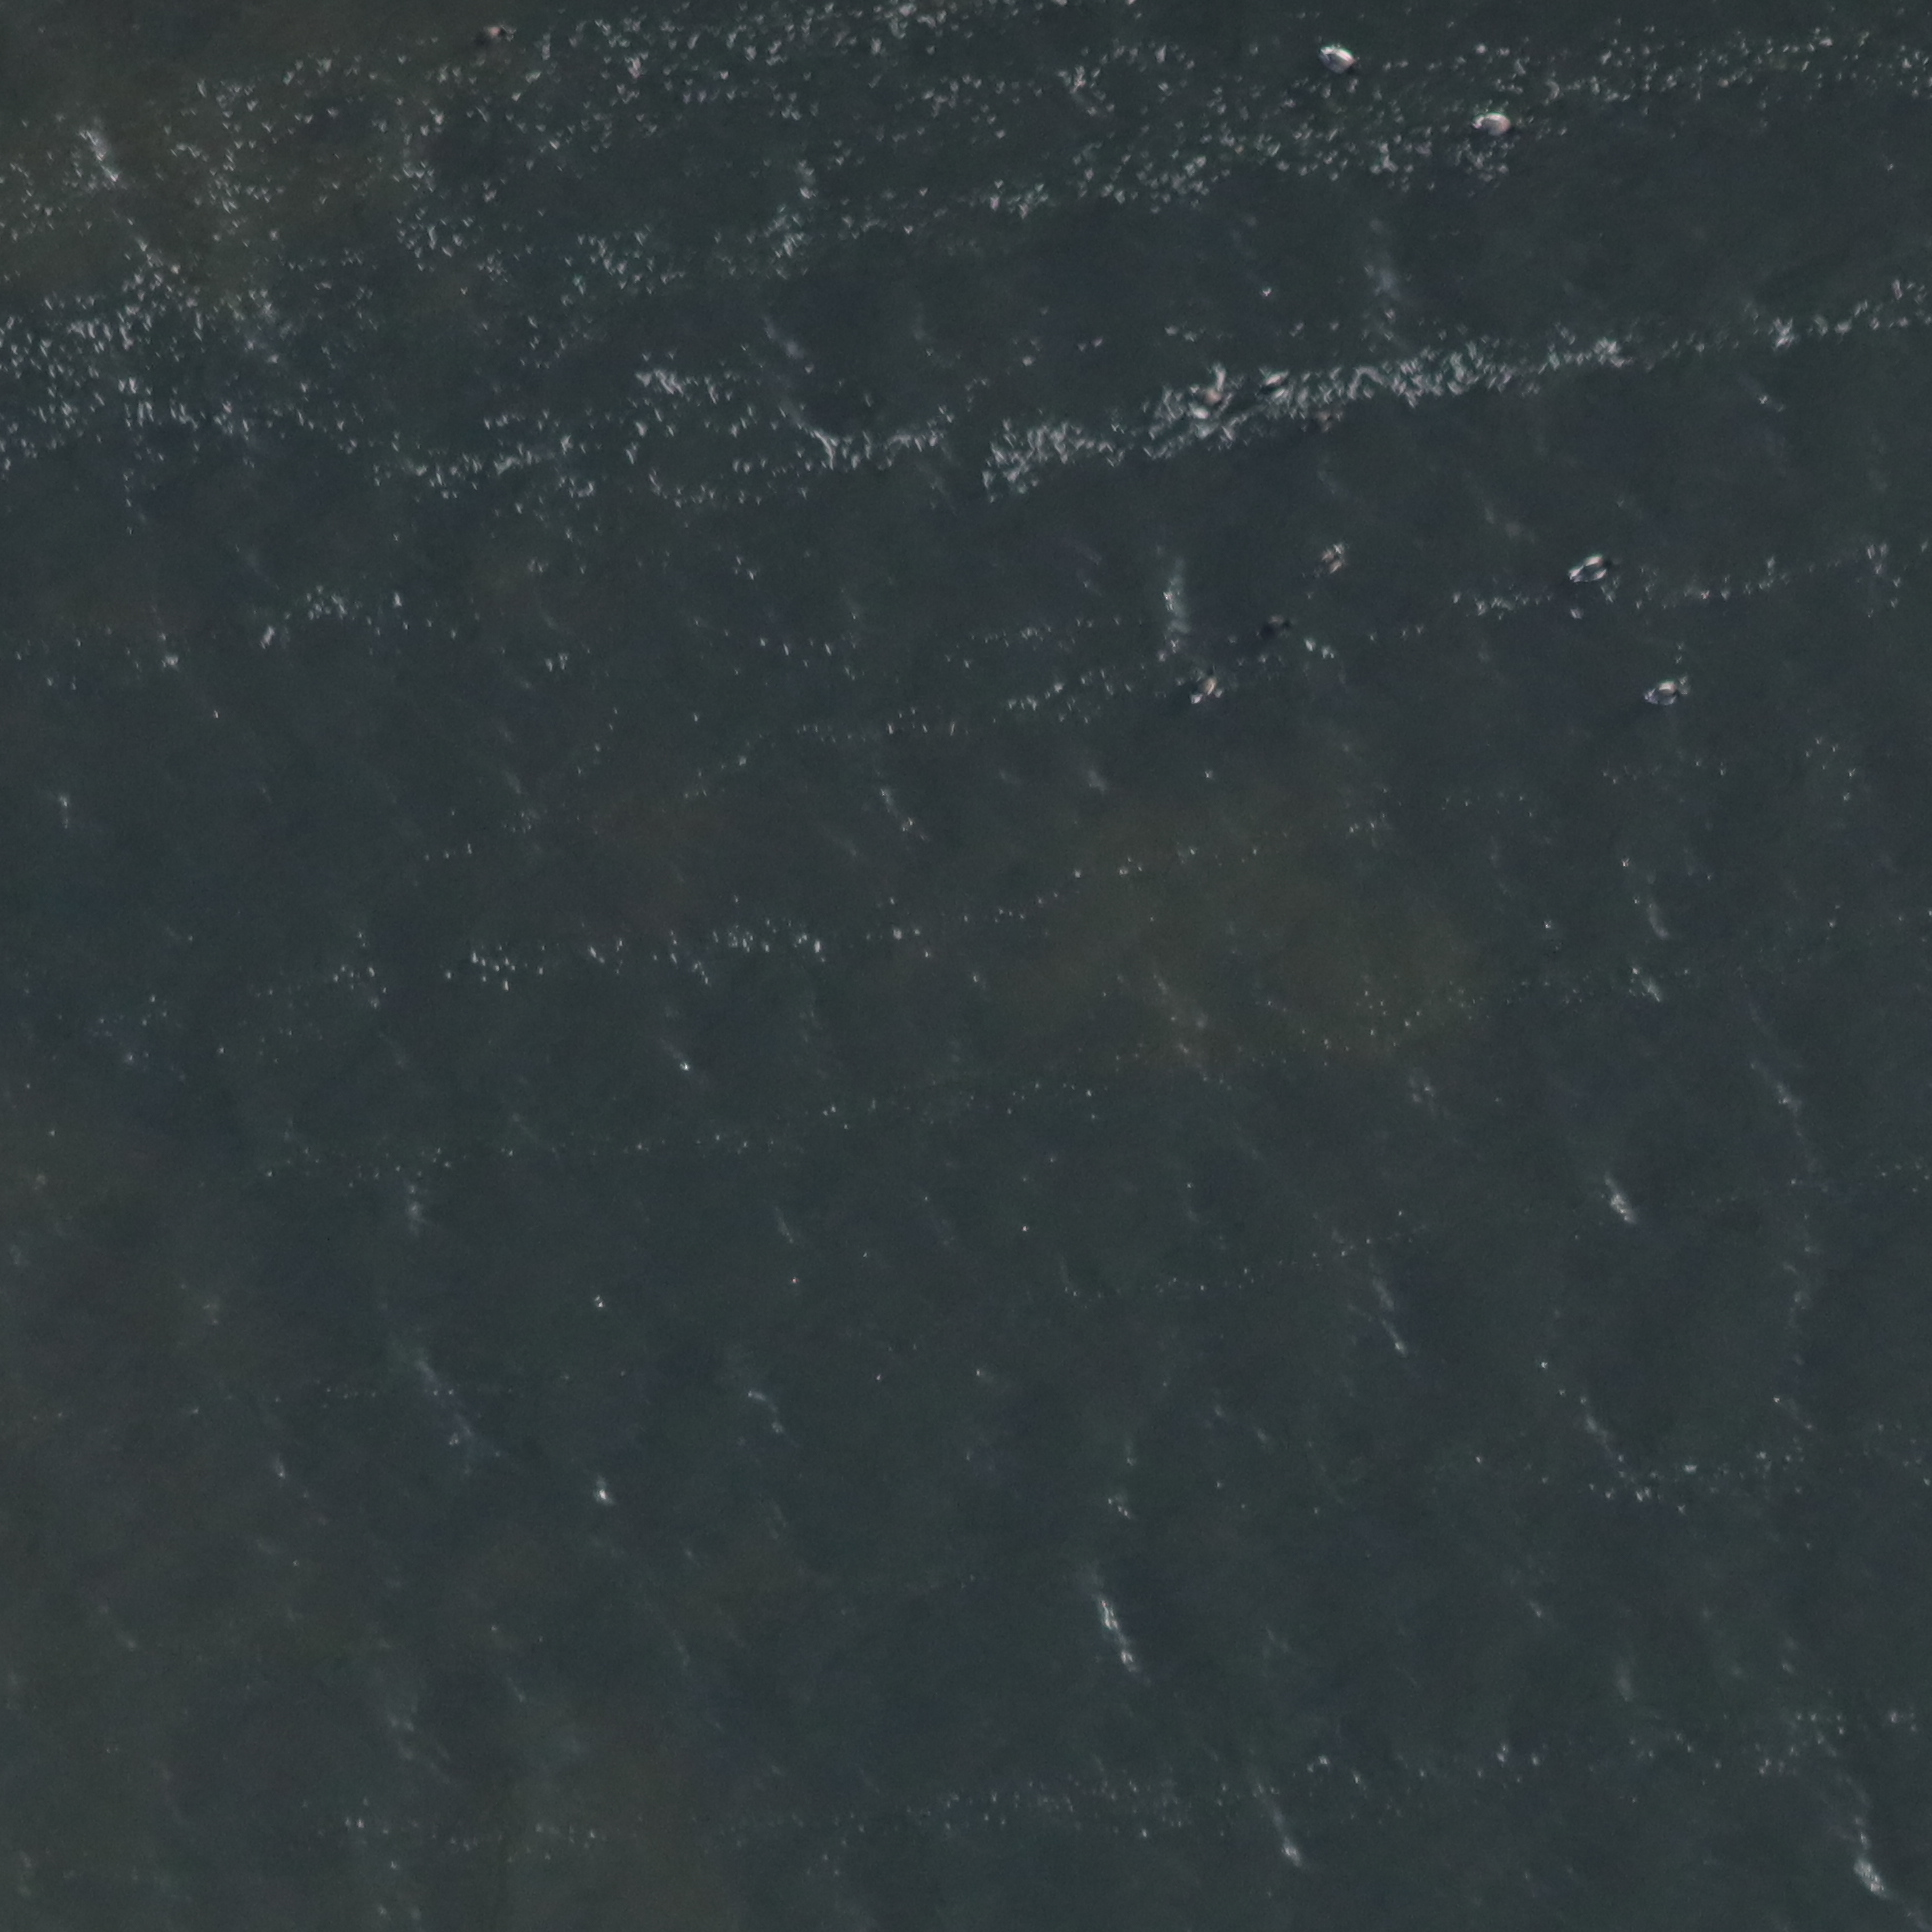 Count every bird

11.